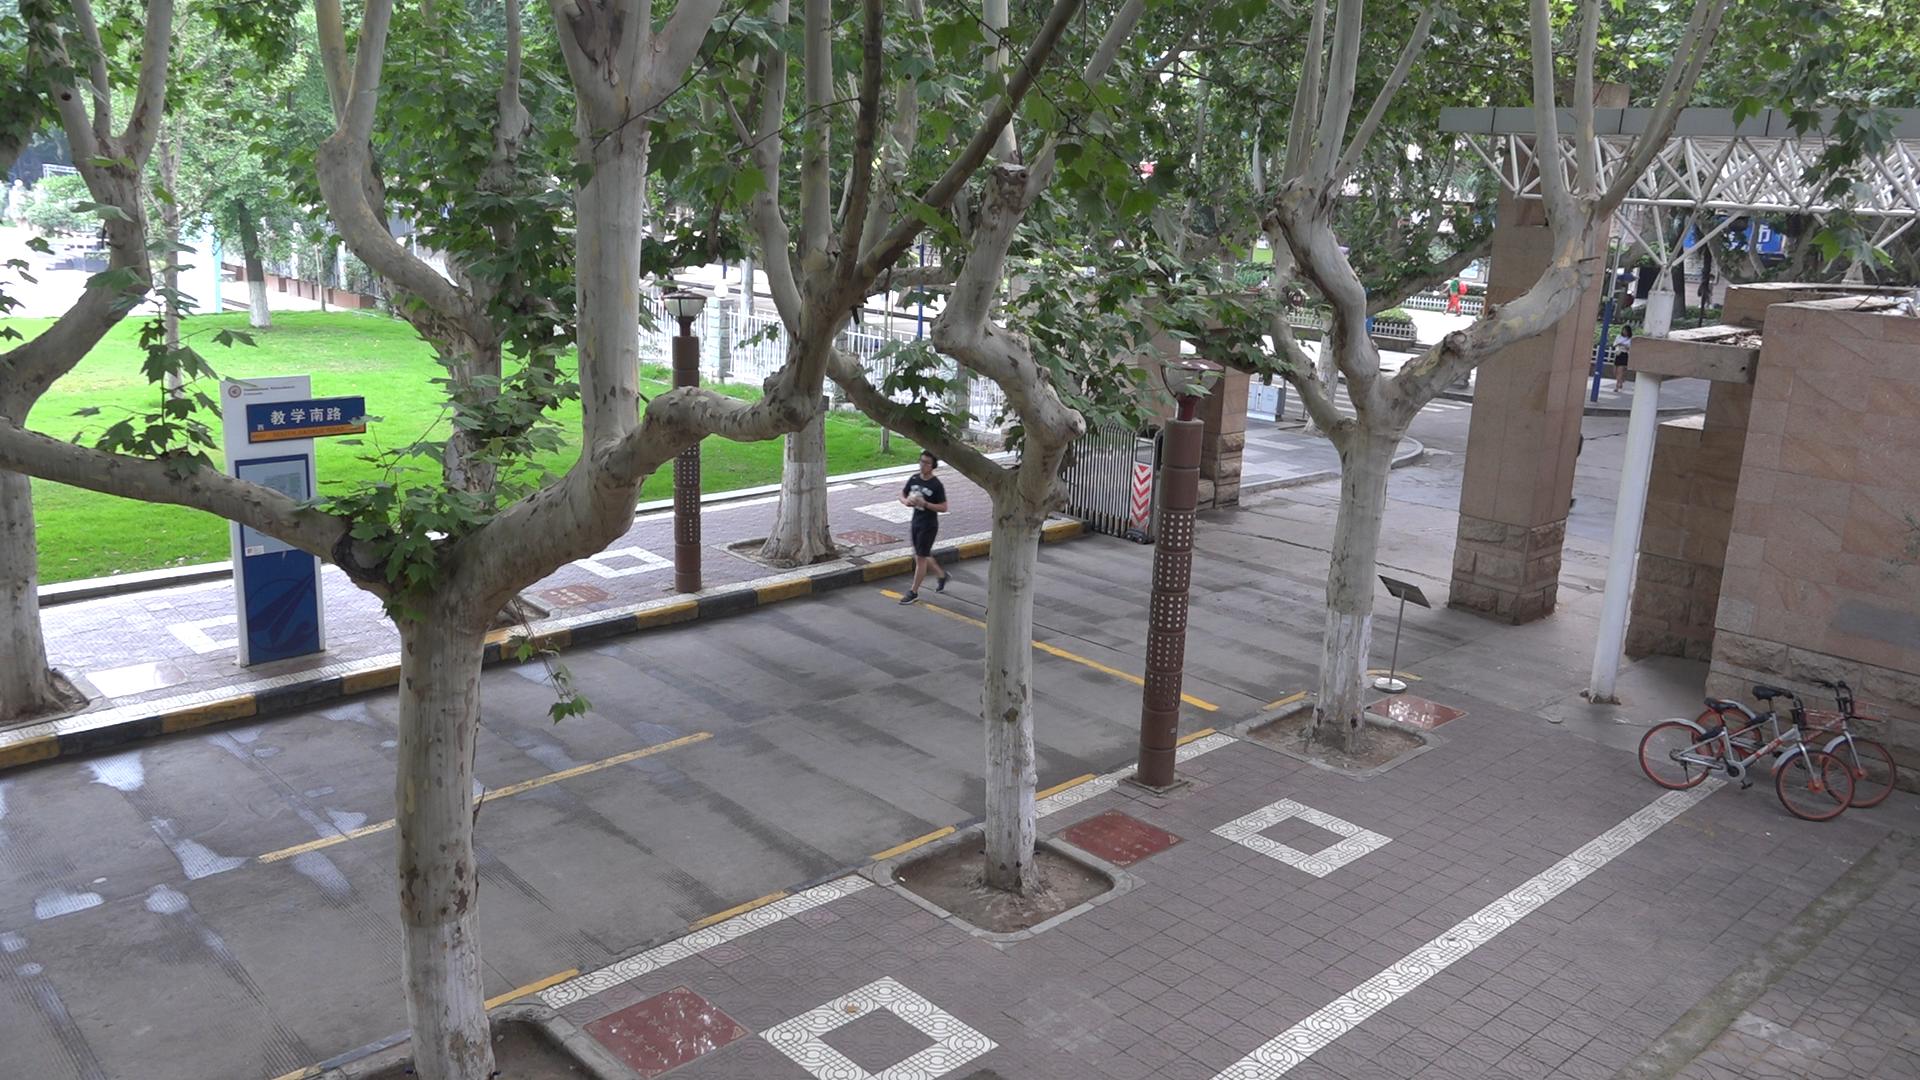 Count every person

3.